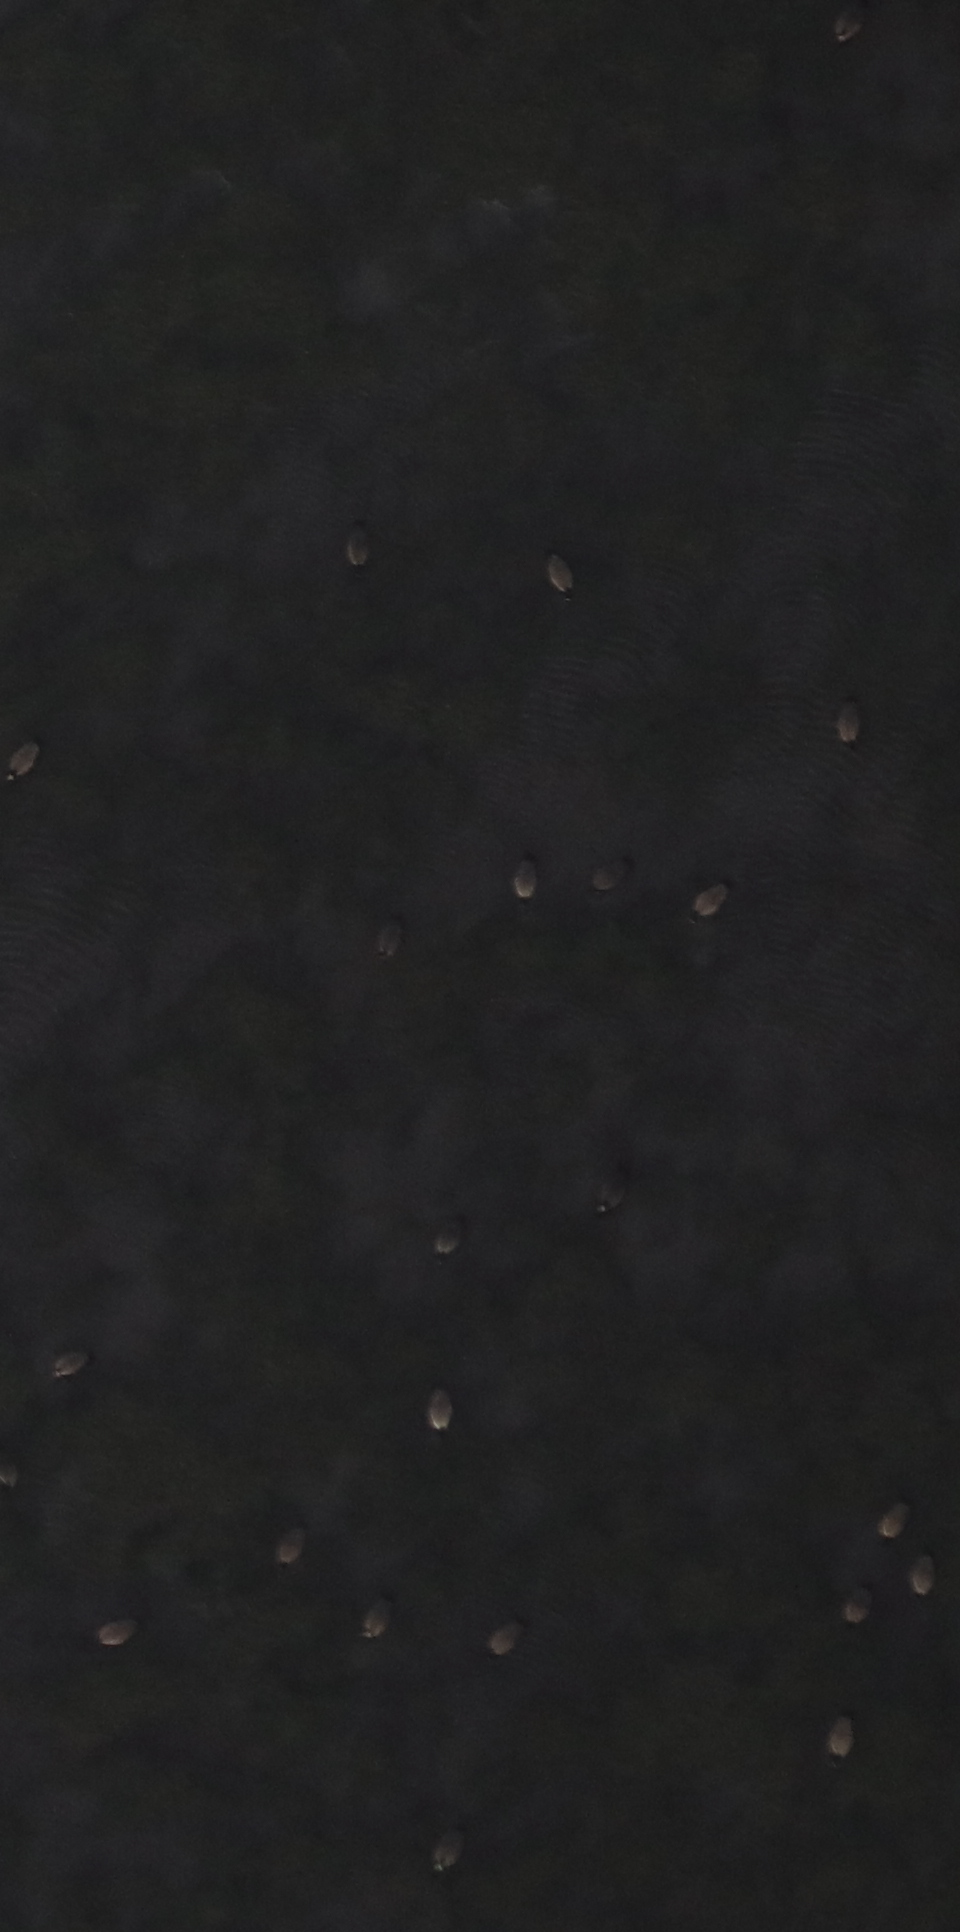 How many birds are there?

22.